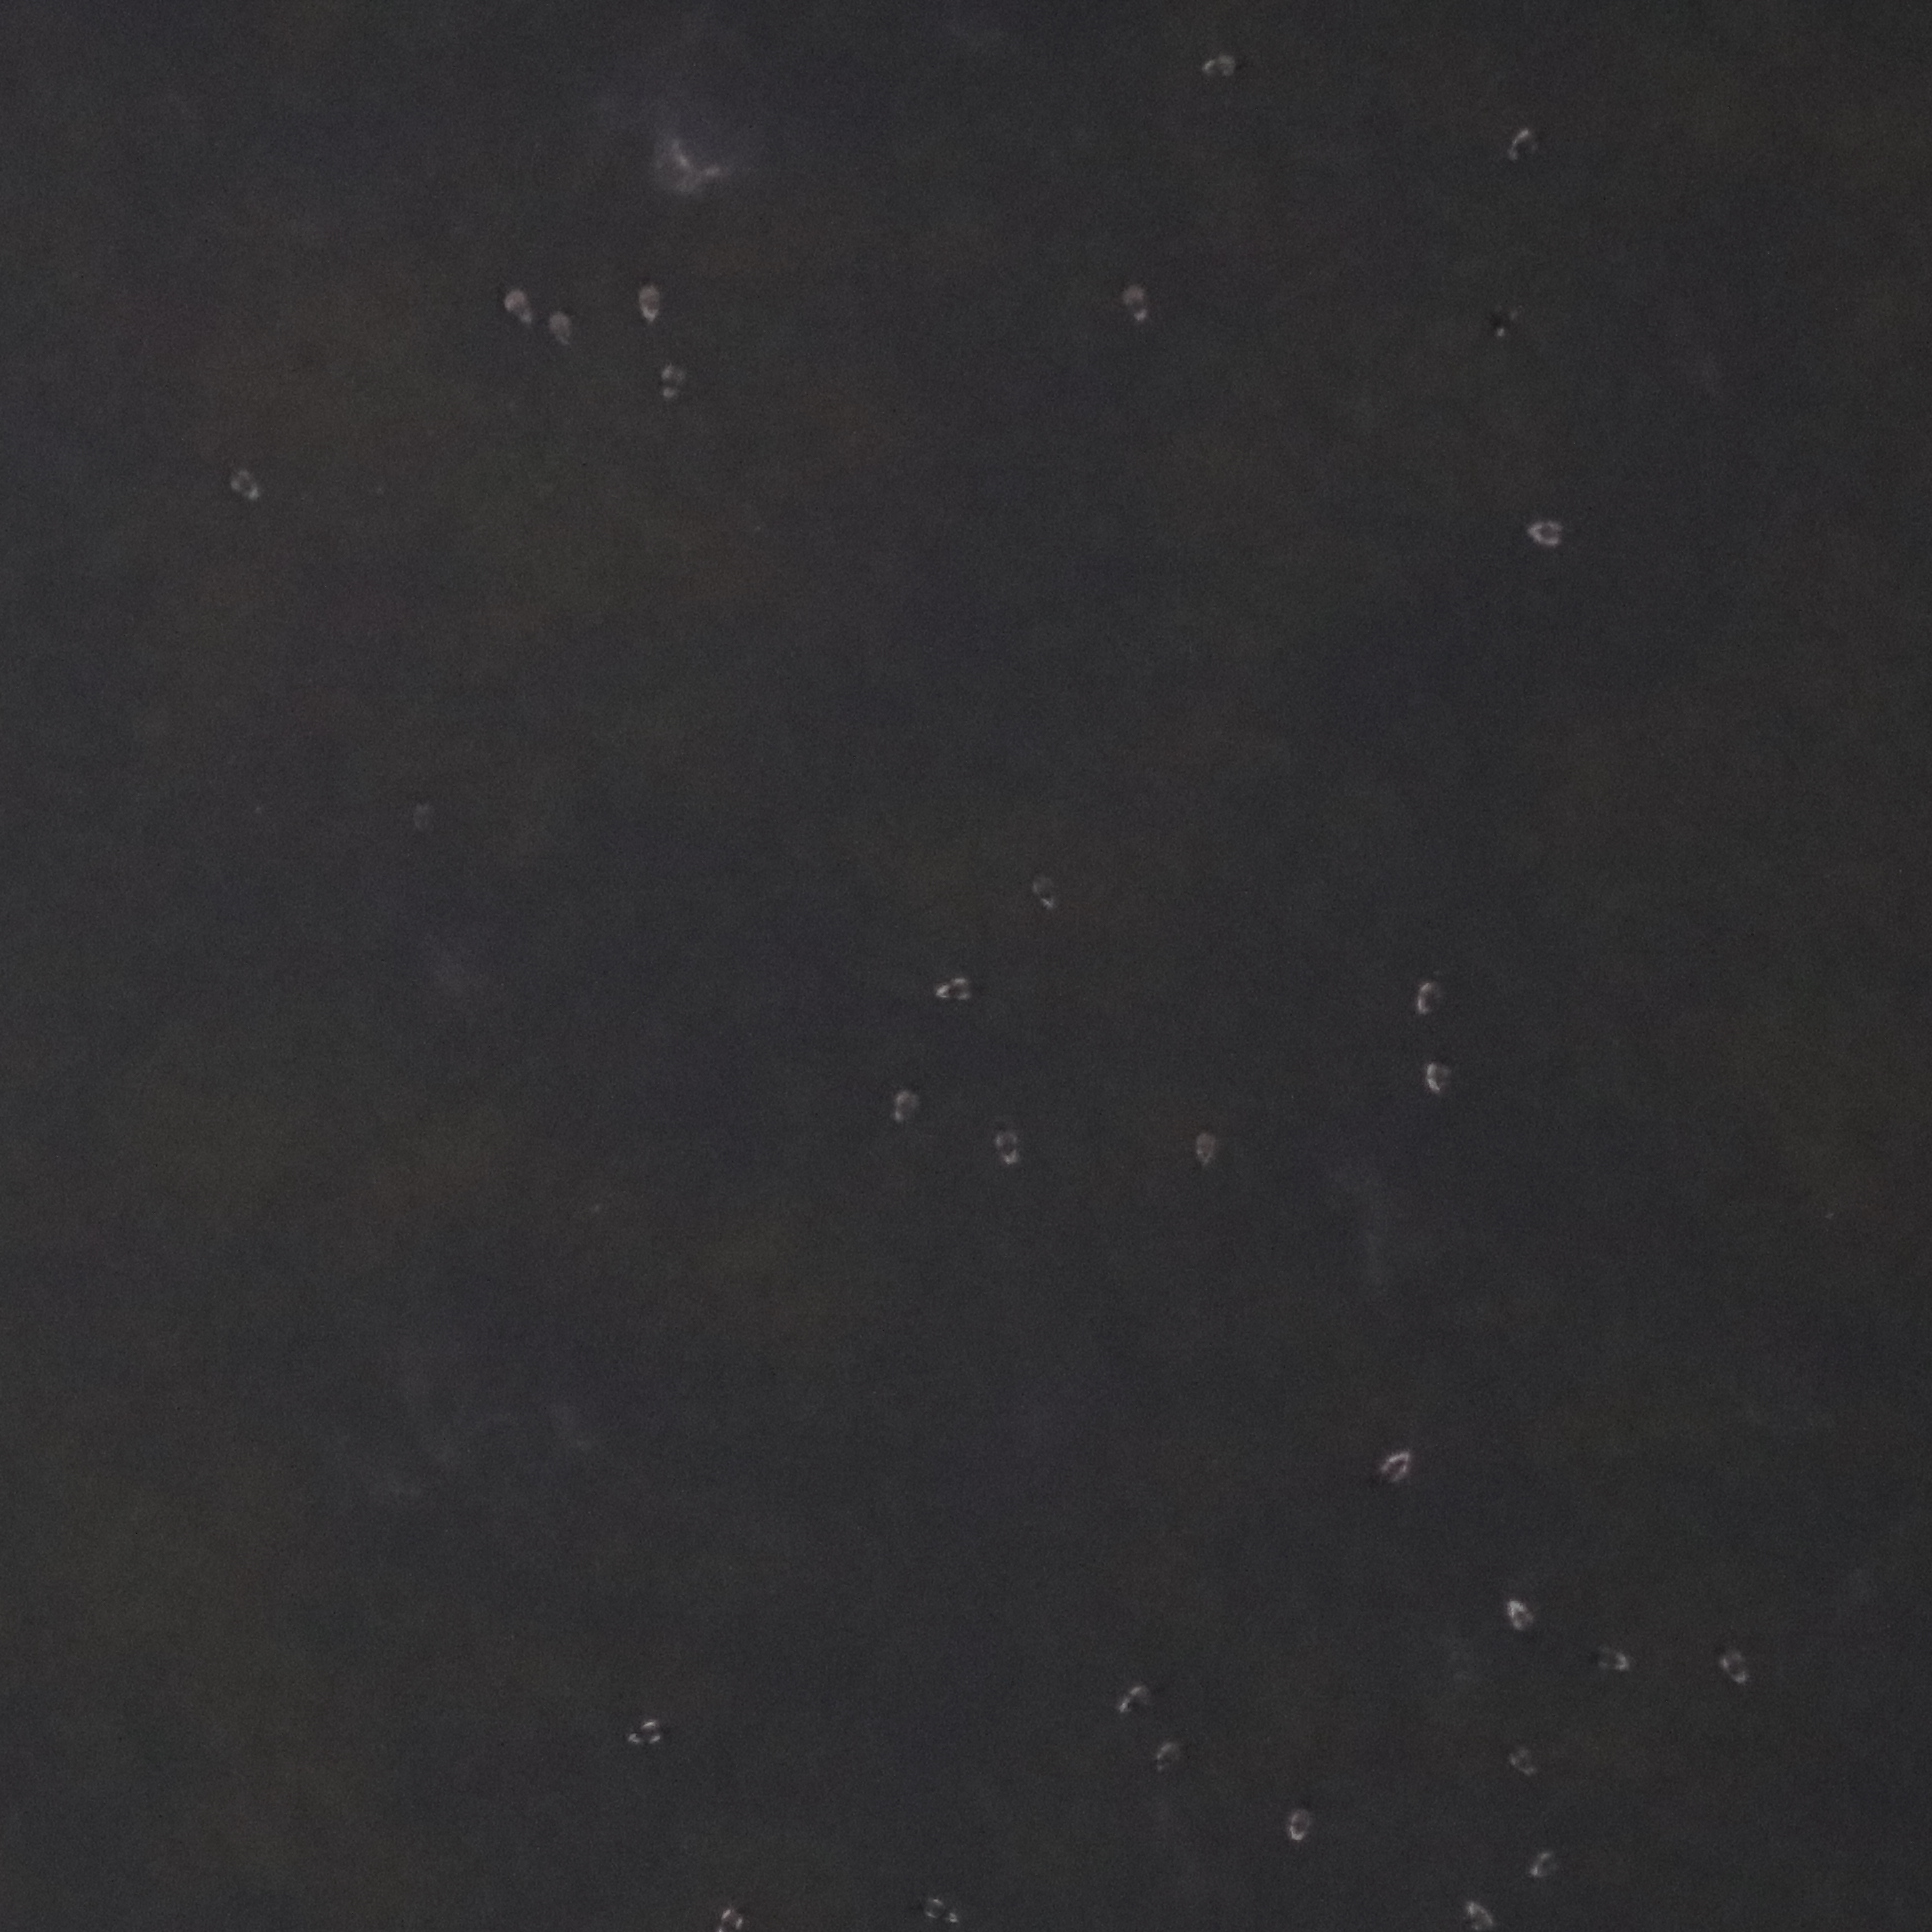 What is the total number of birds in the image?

31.